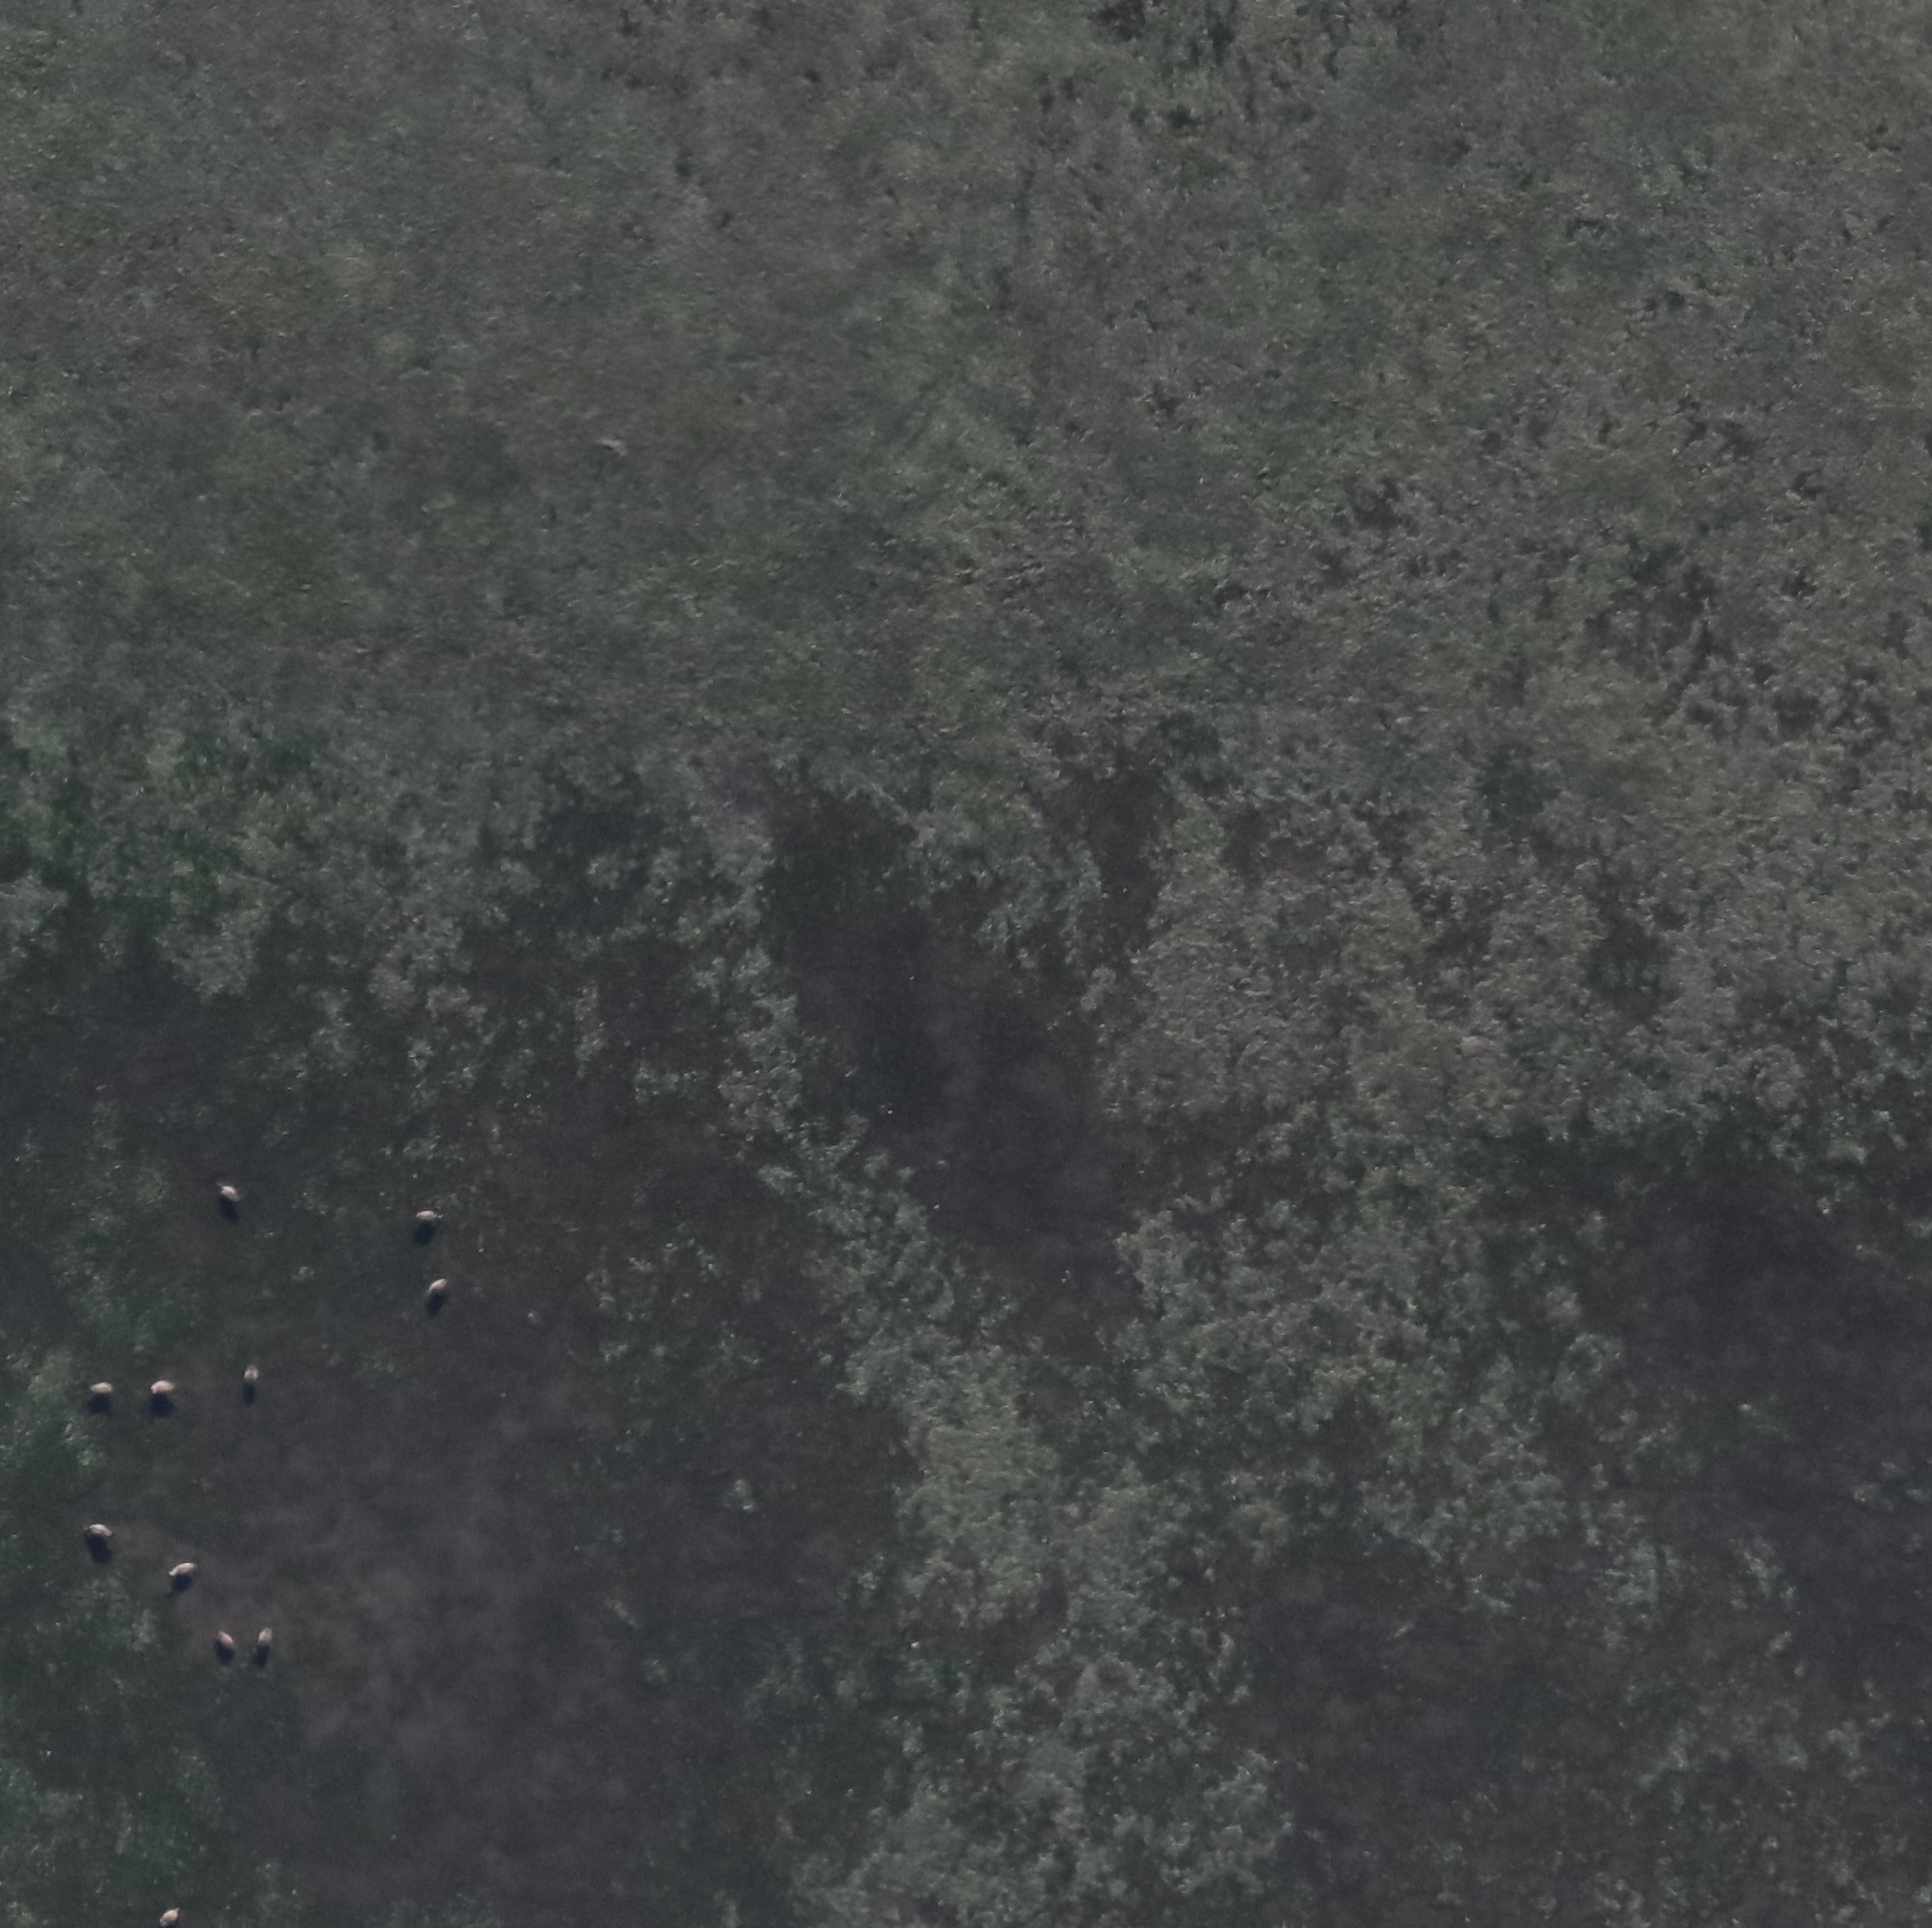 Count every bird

11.